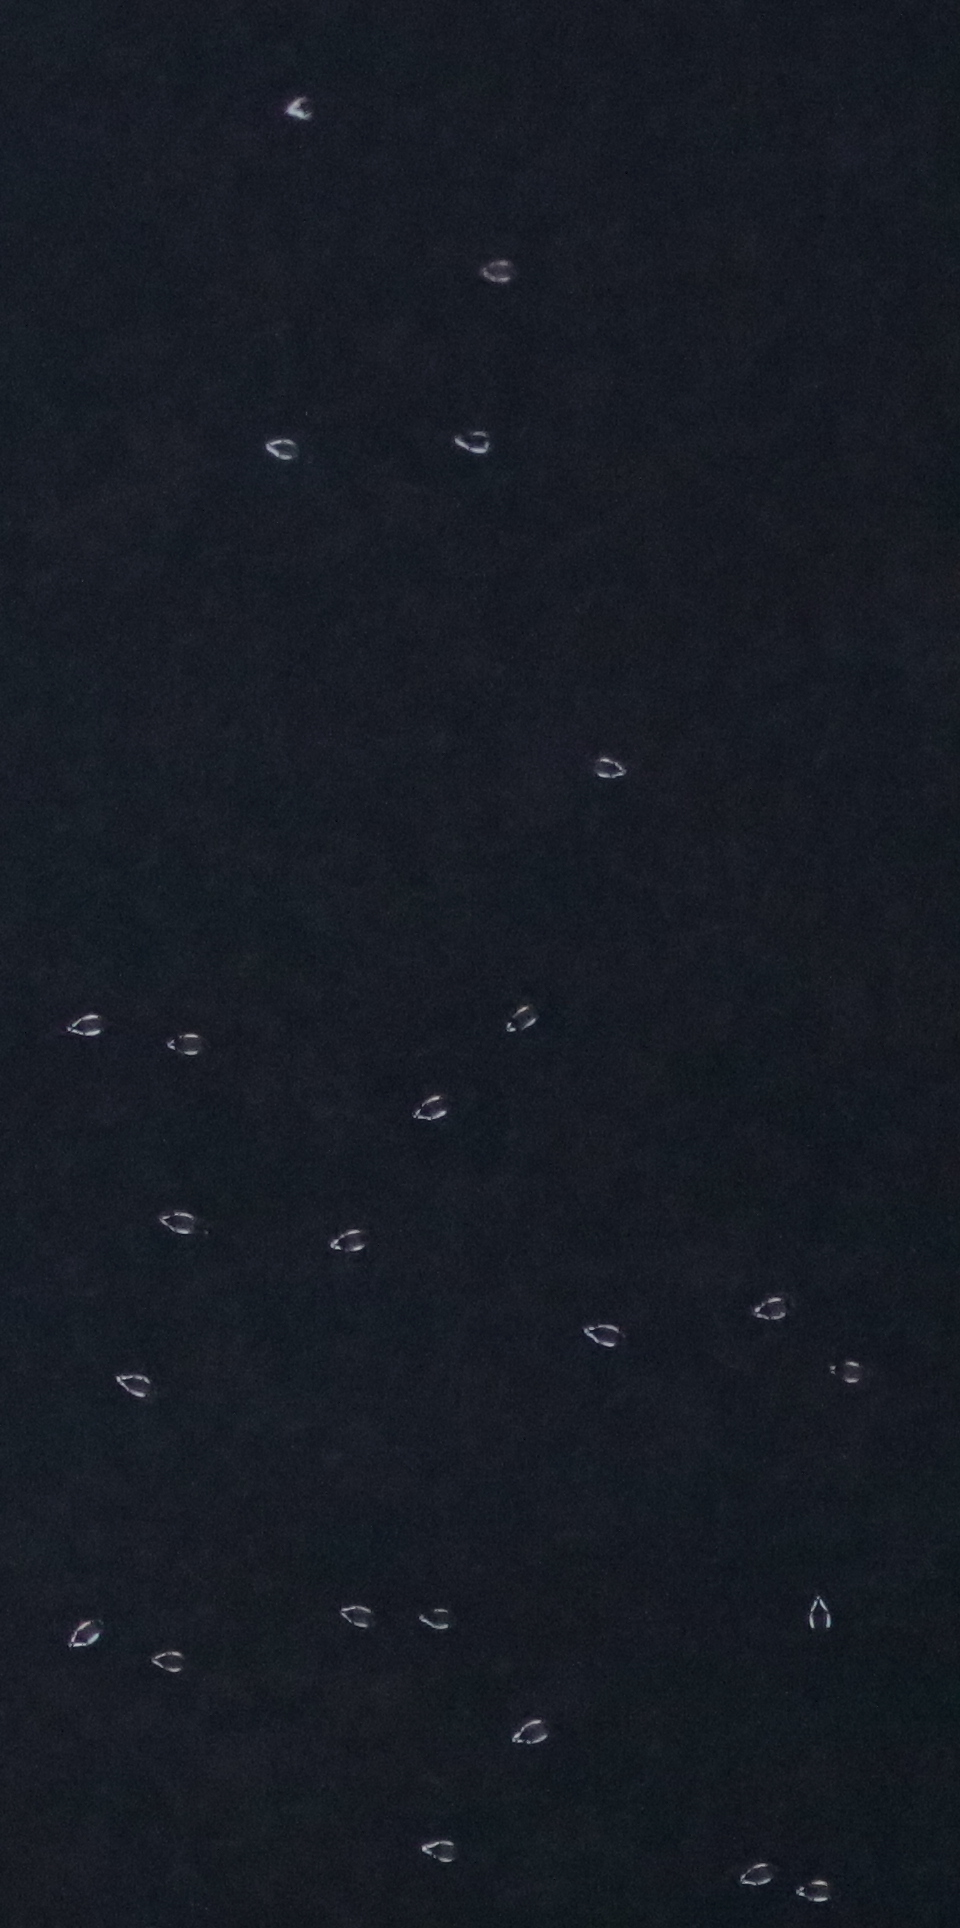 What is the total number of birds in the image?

24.